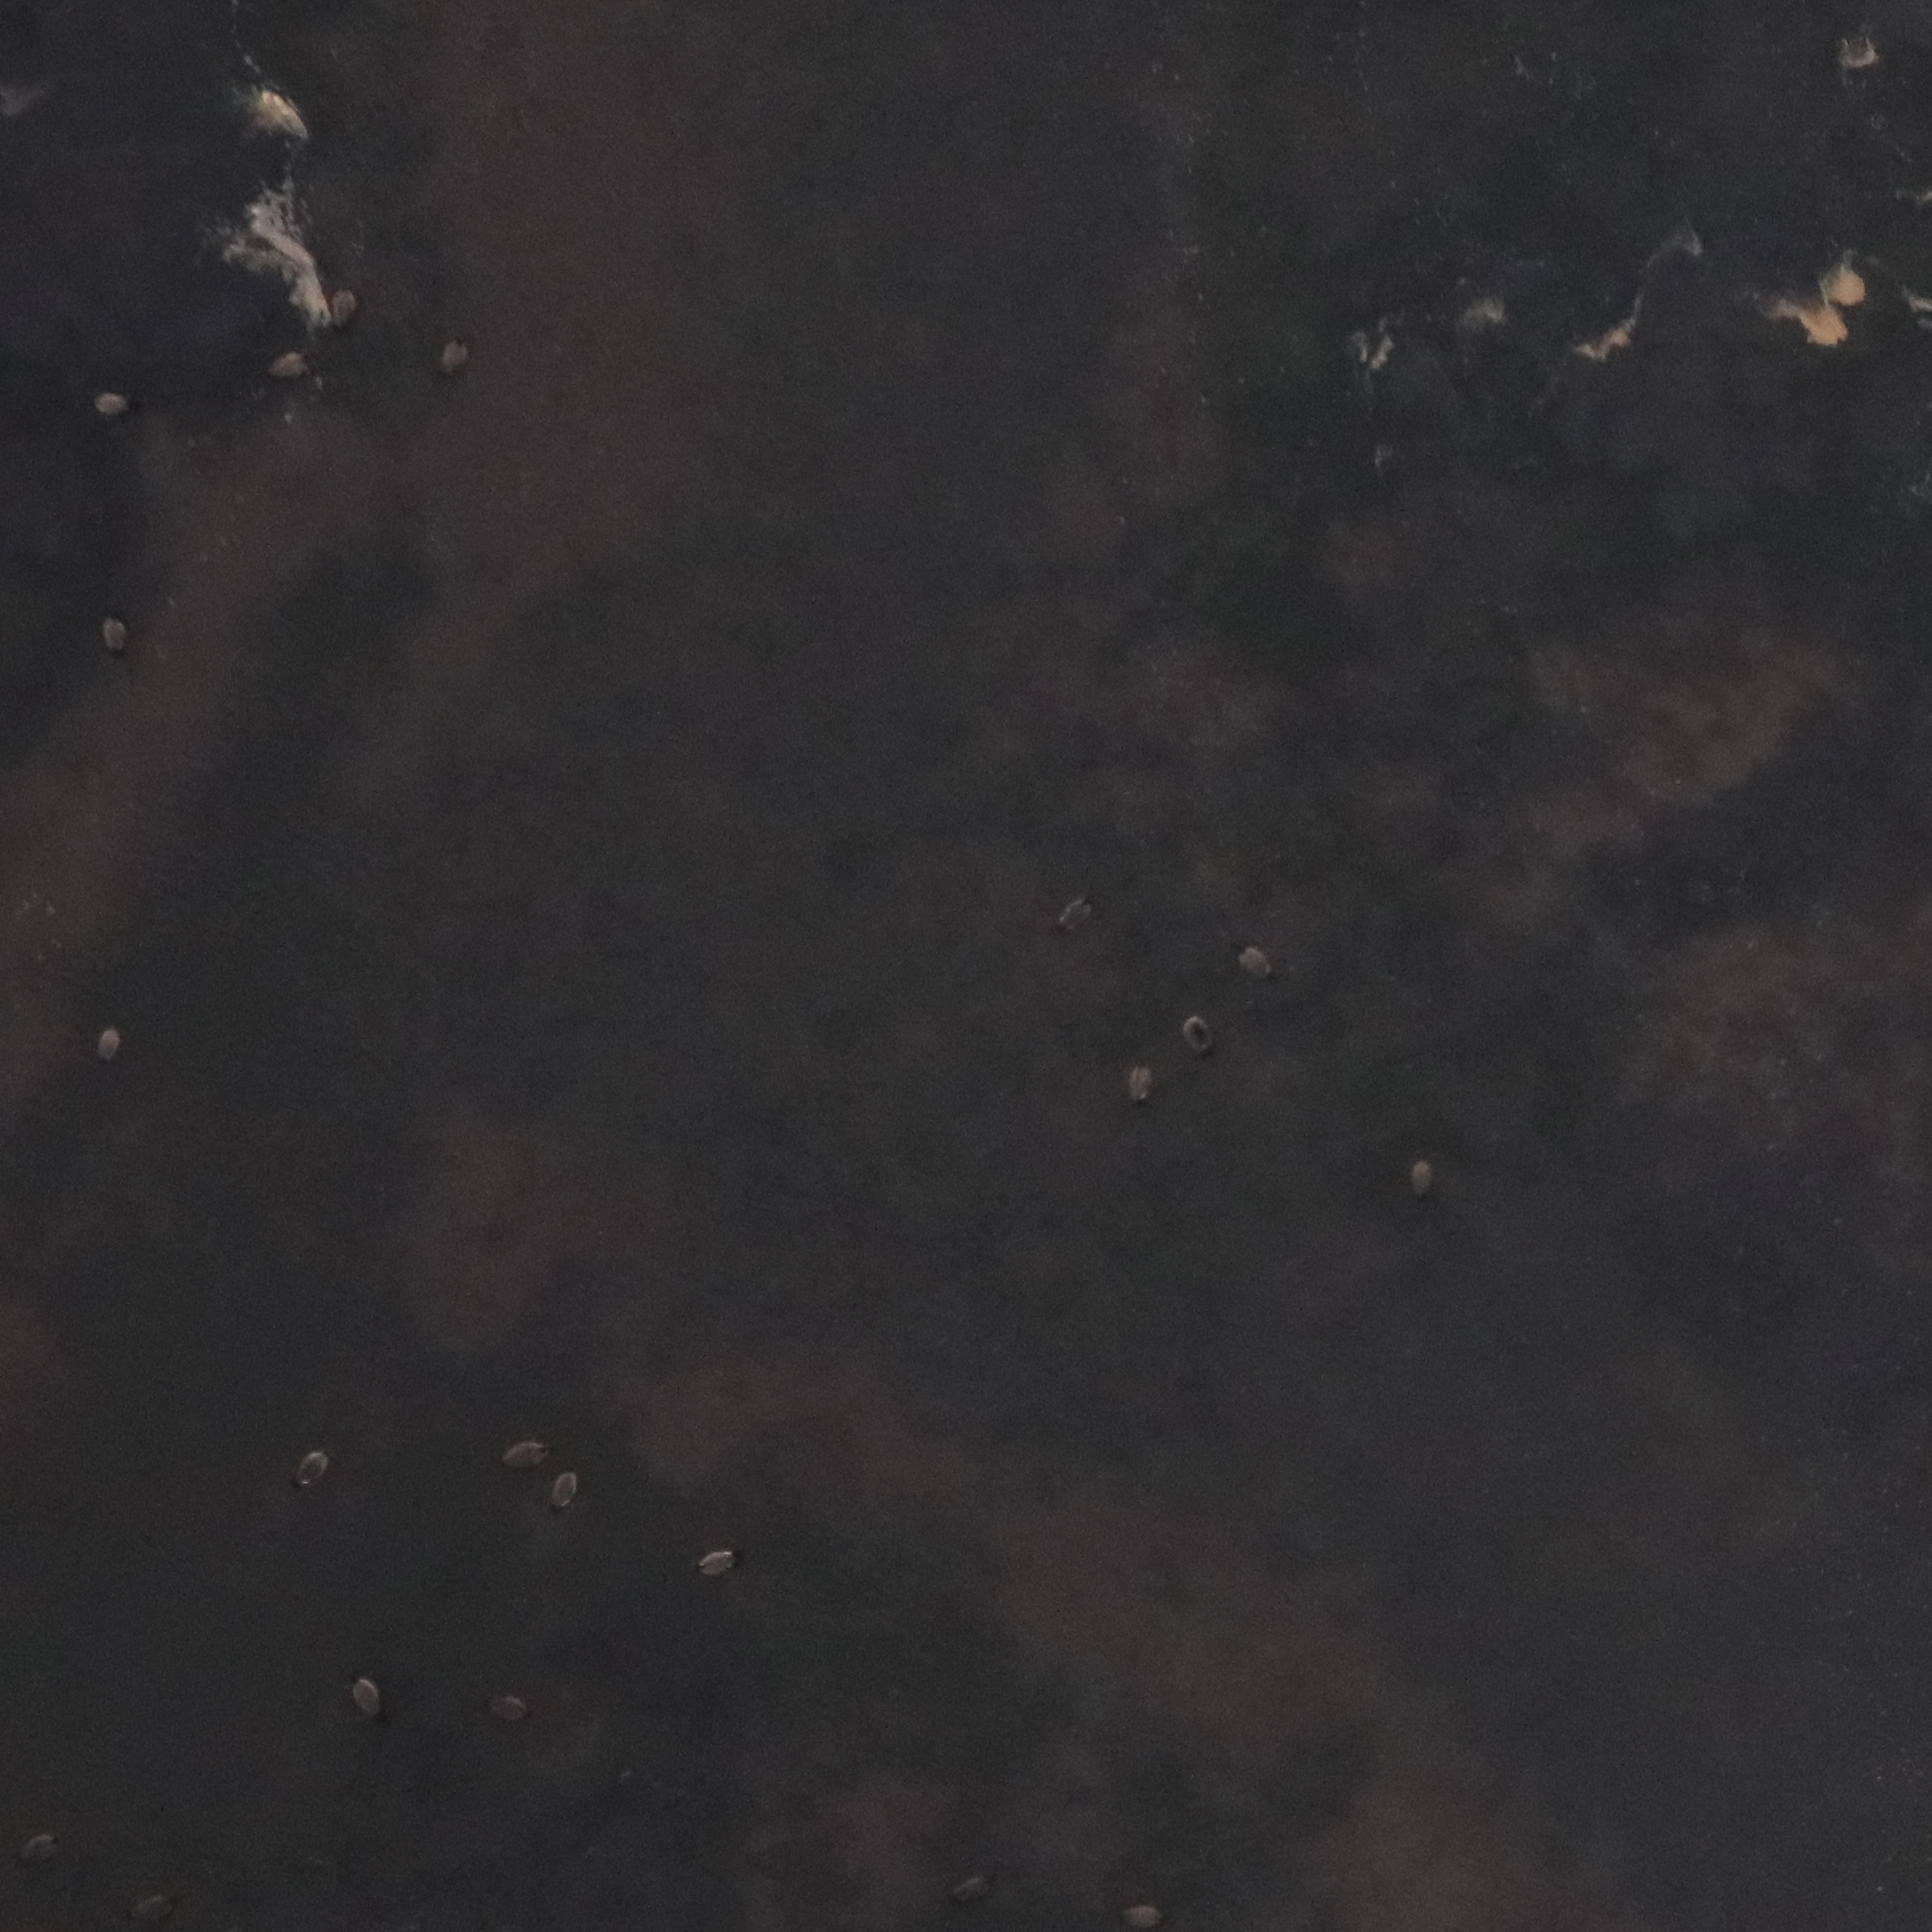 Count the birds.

21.